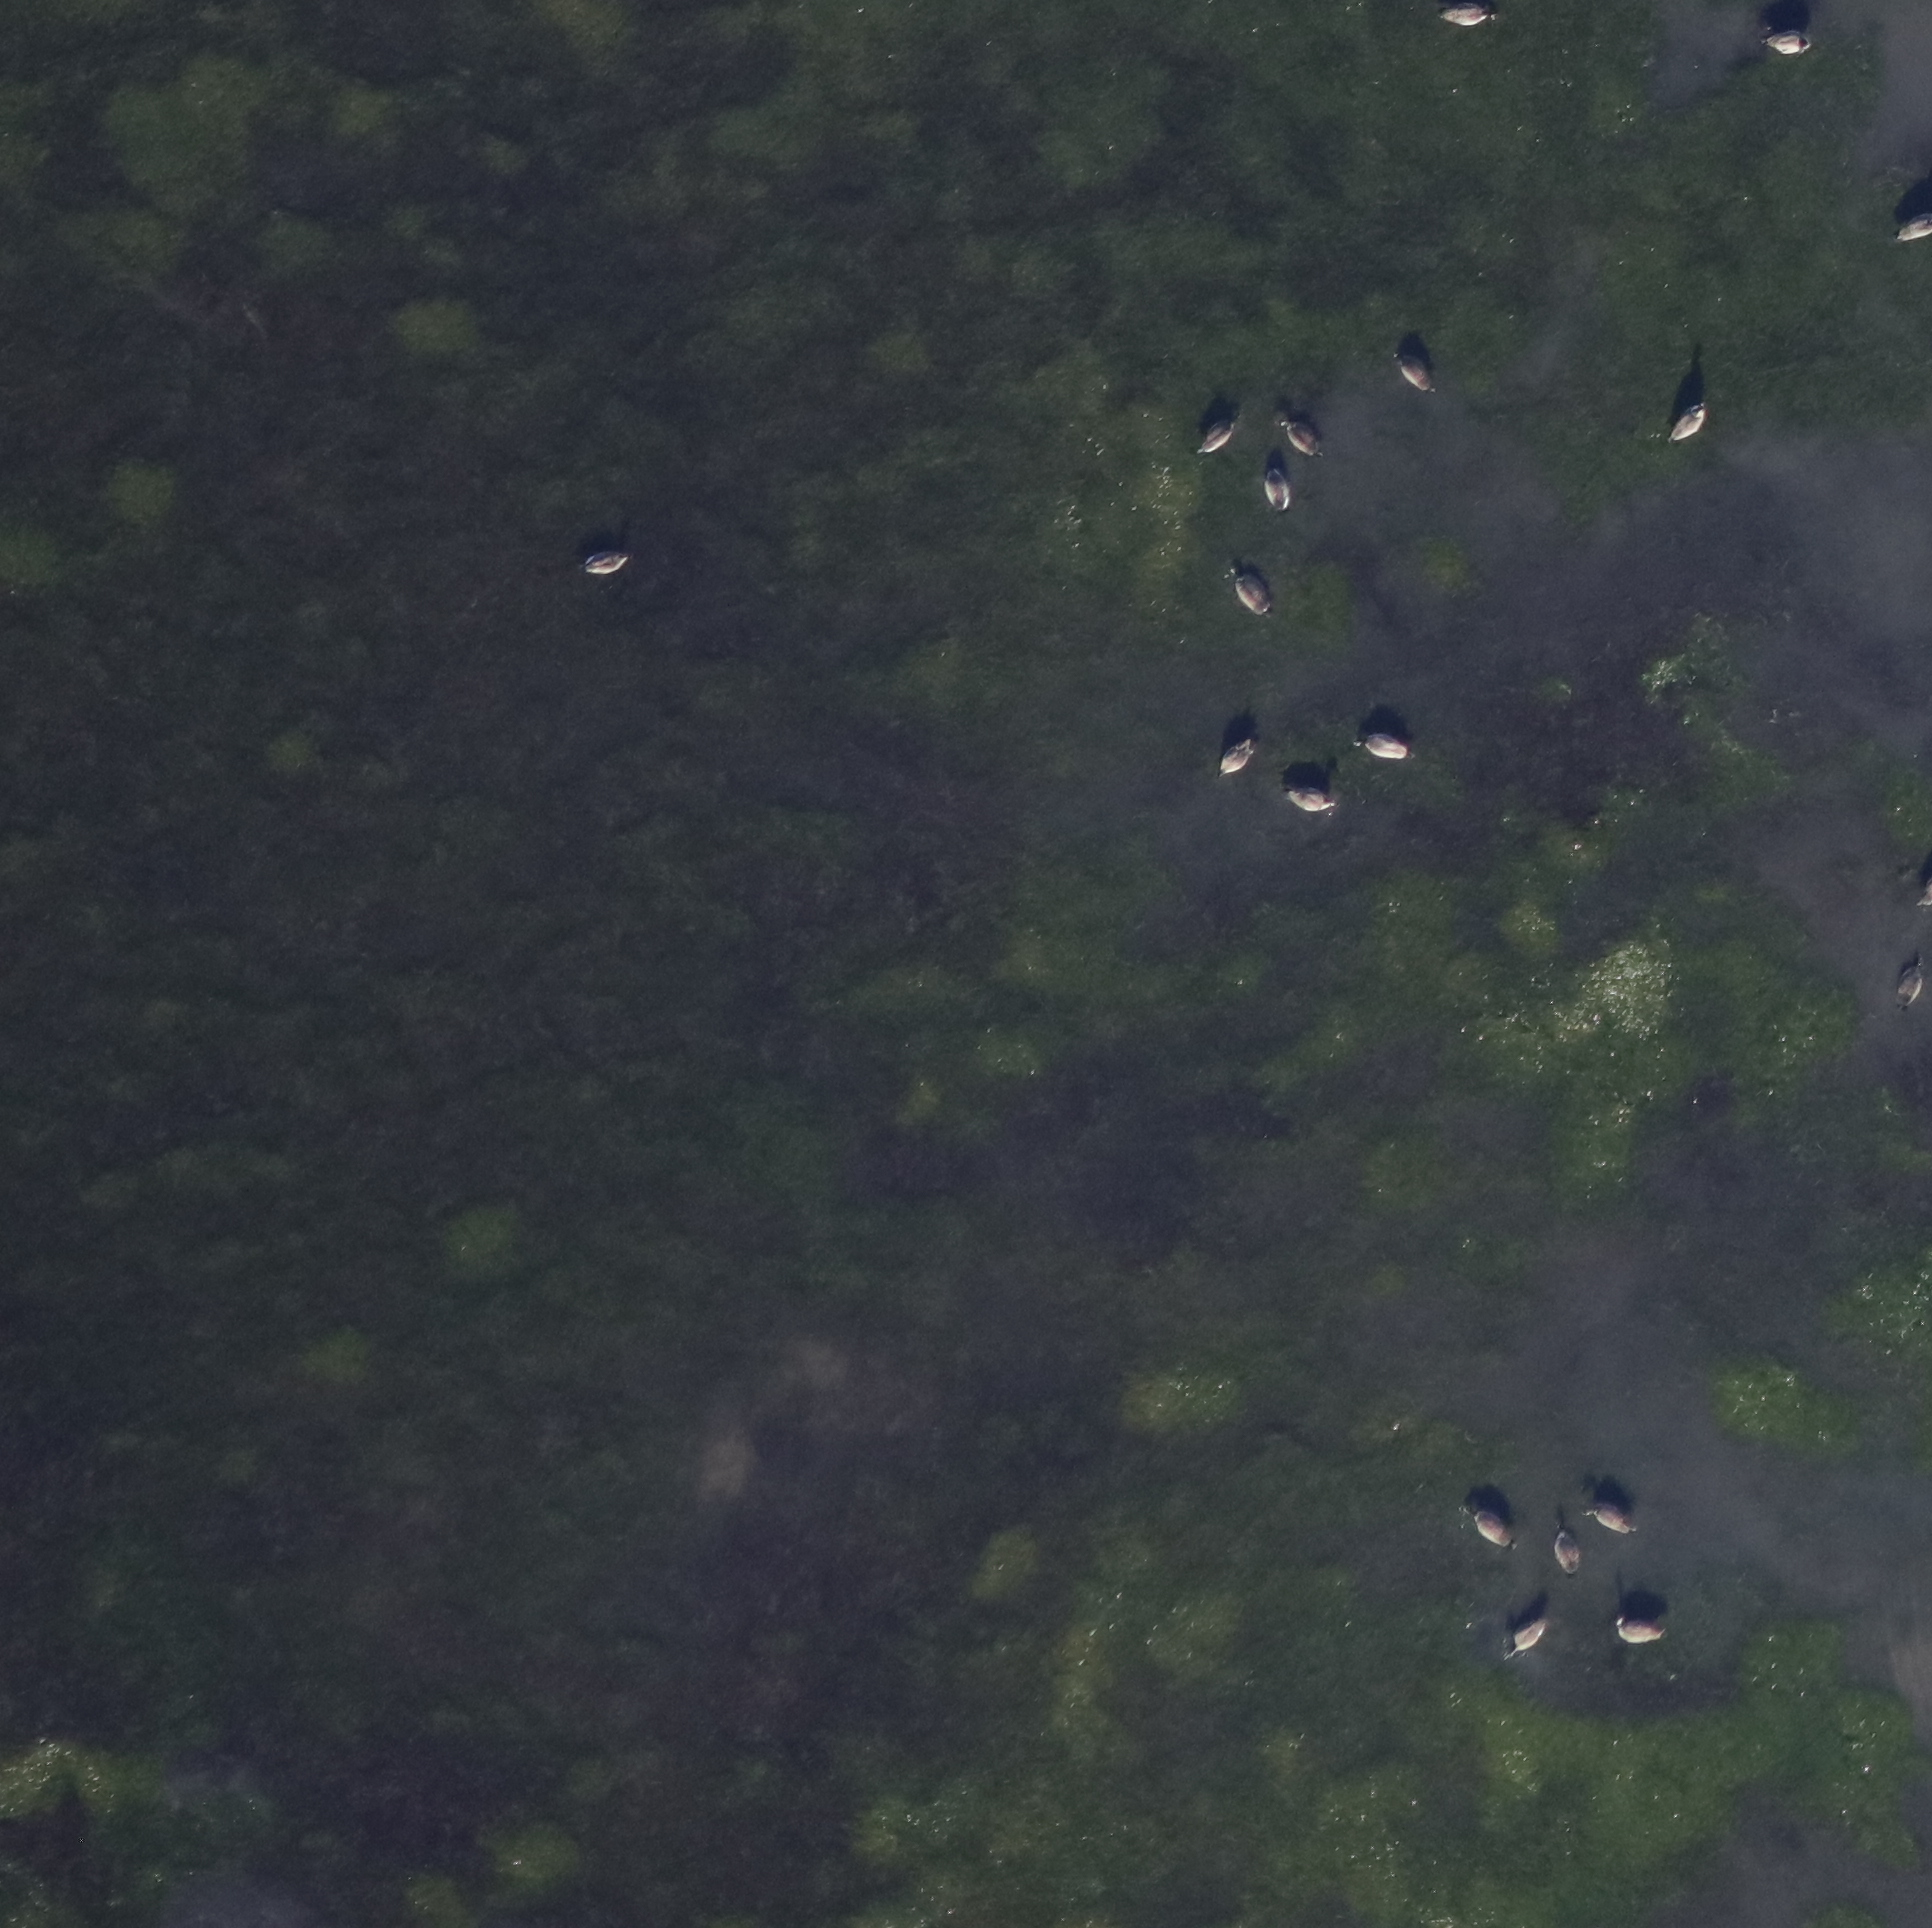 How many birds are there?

19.